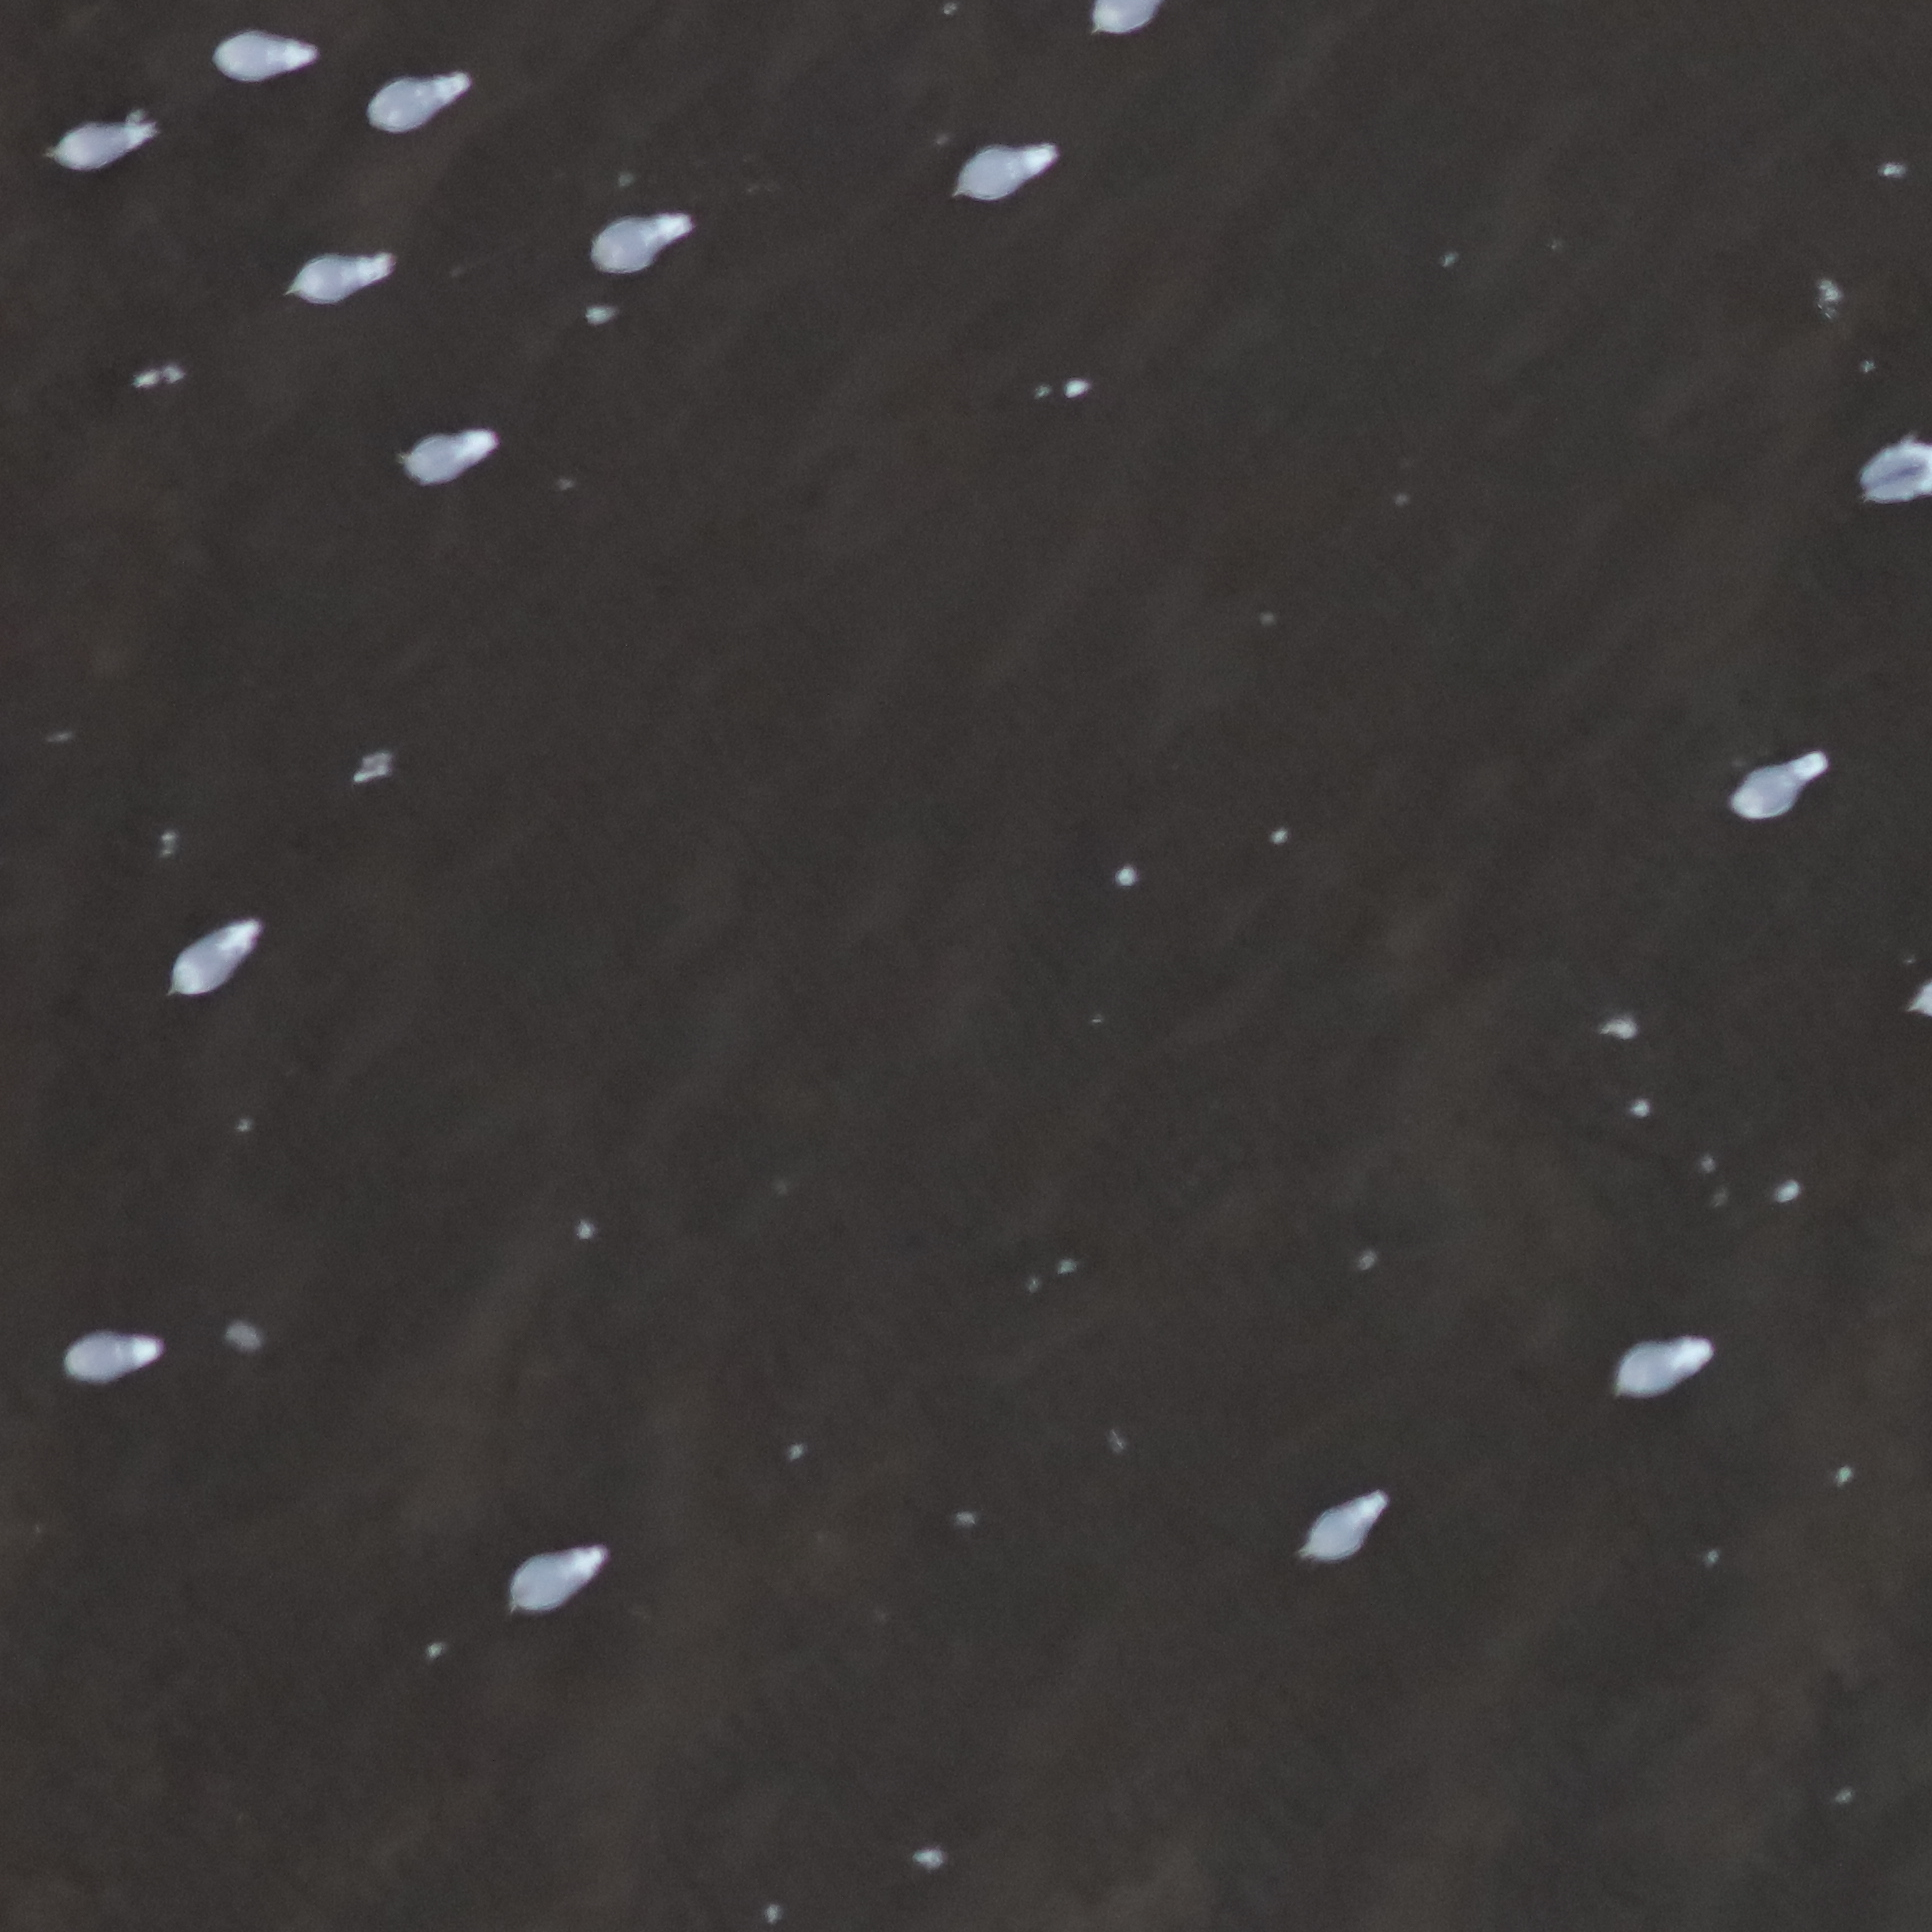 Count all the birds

14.